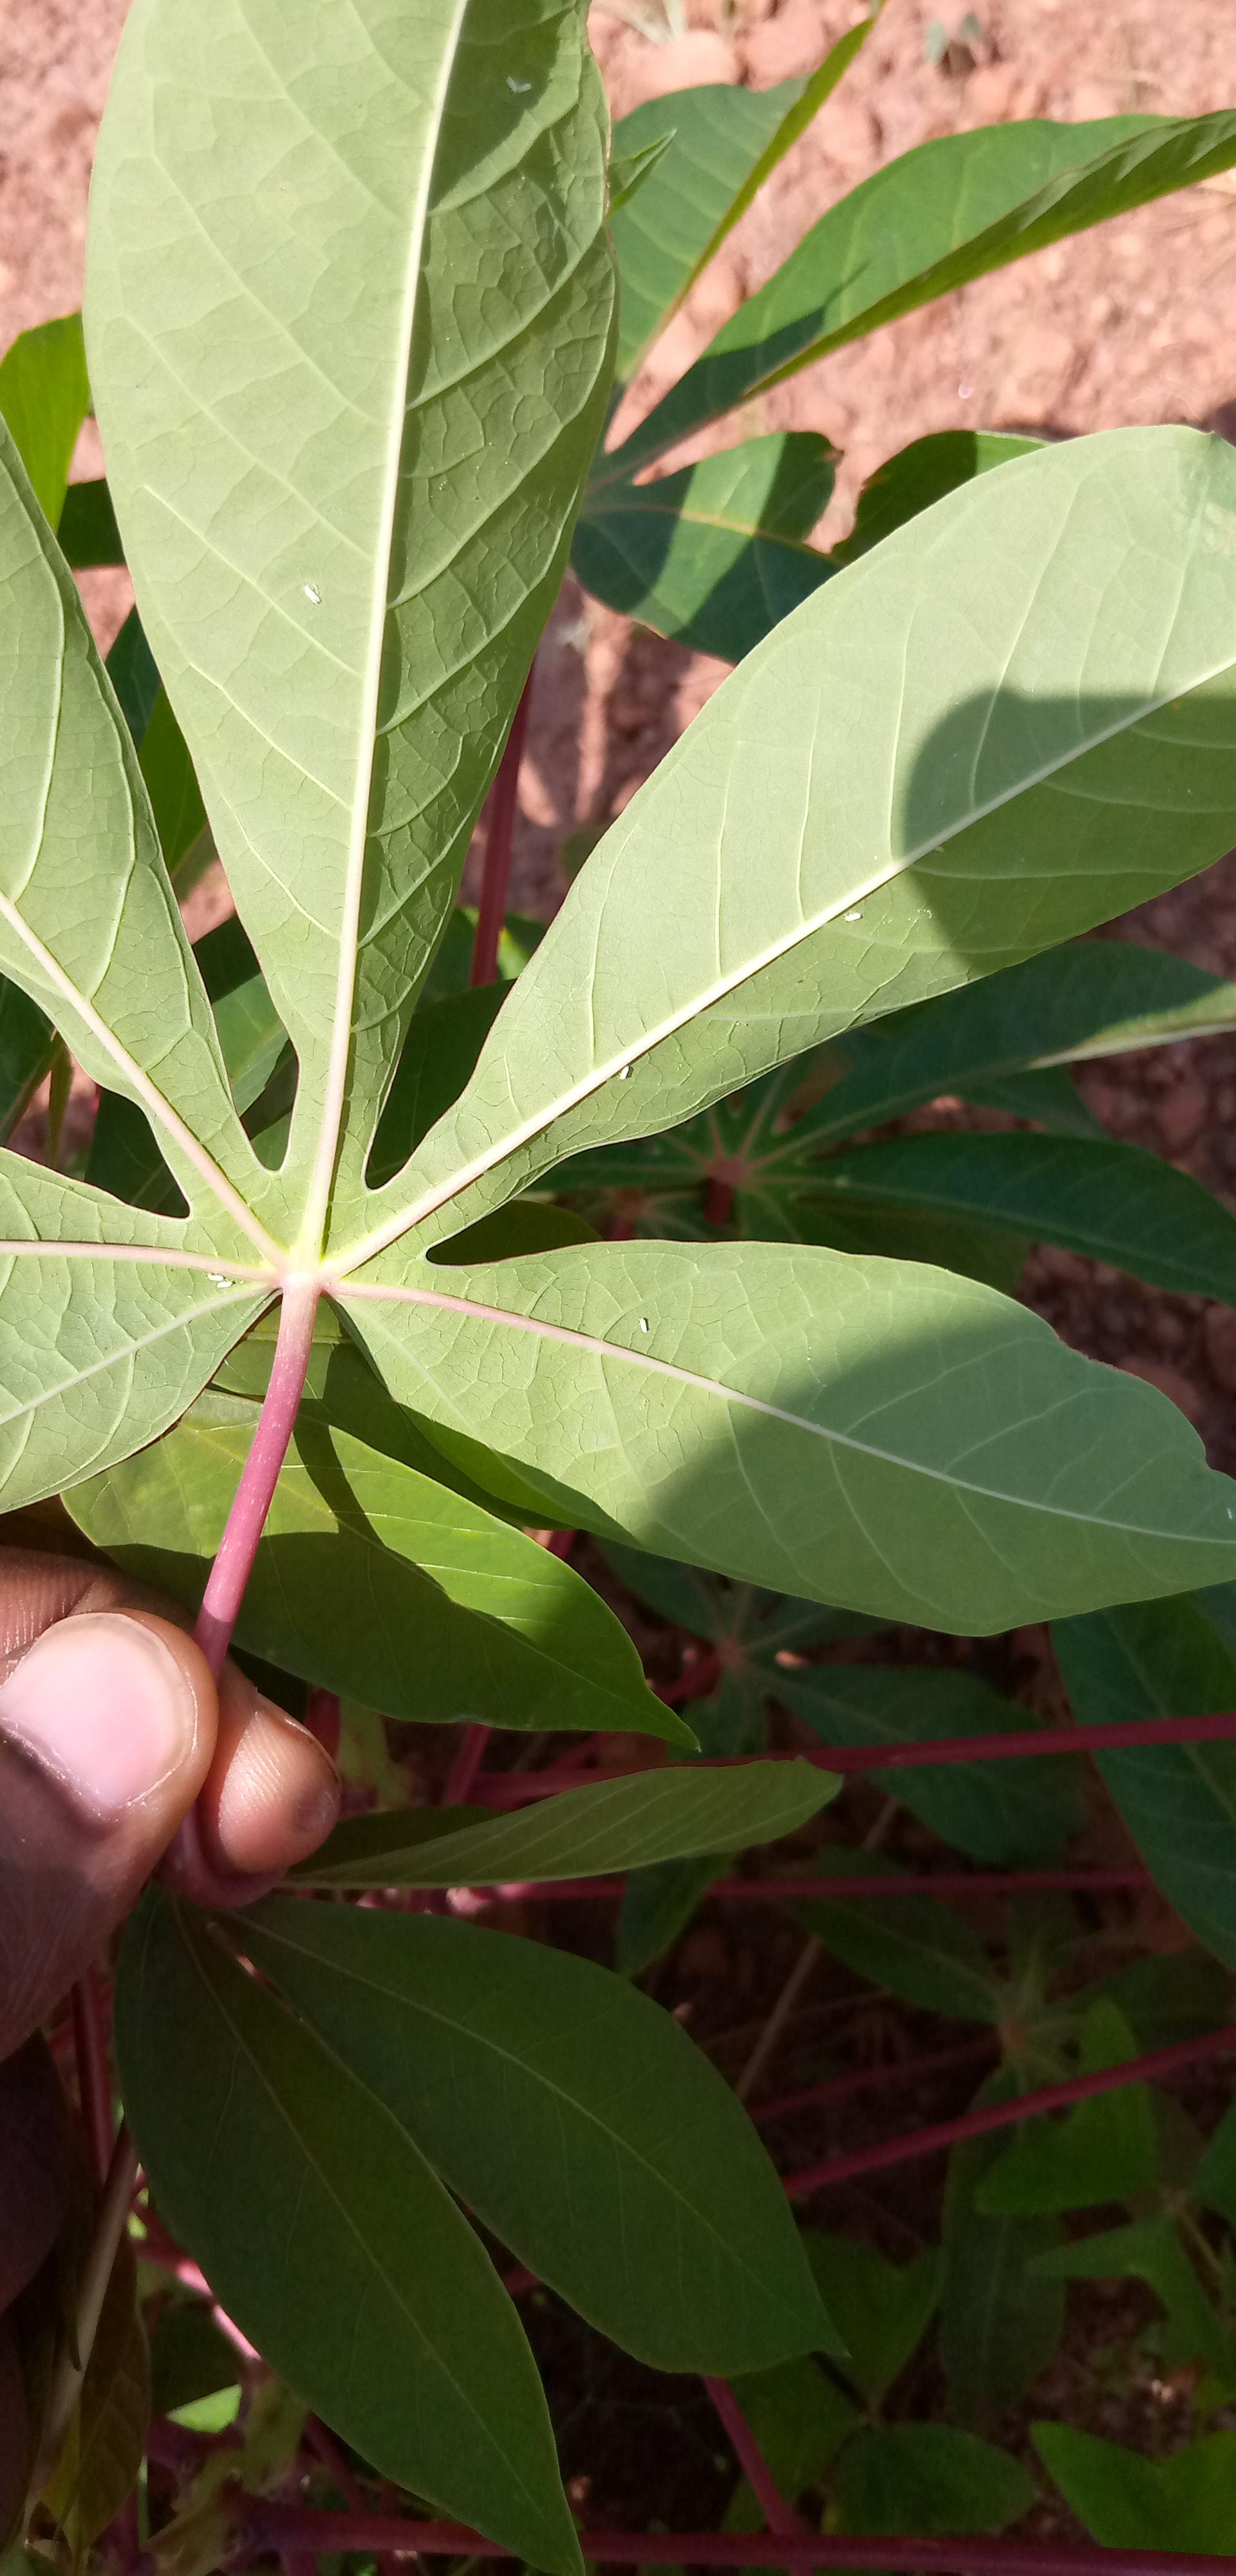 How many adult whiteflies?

7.